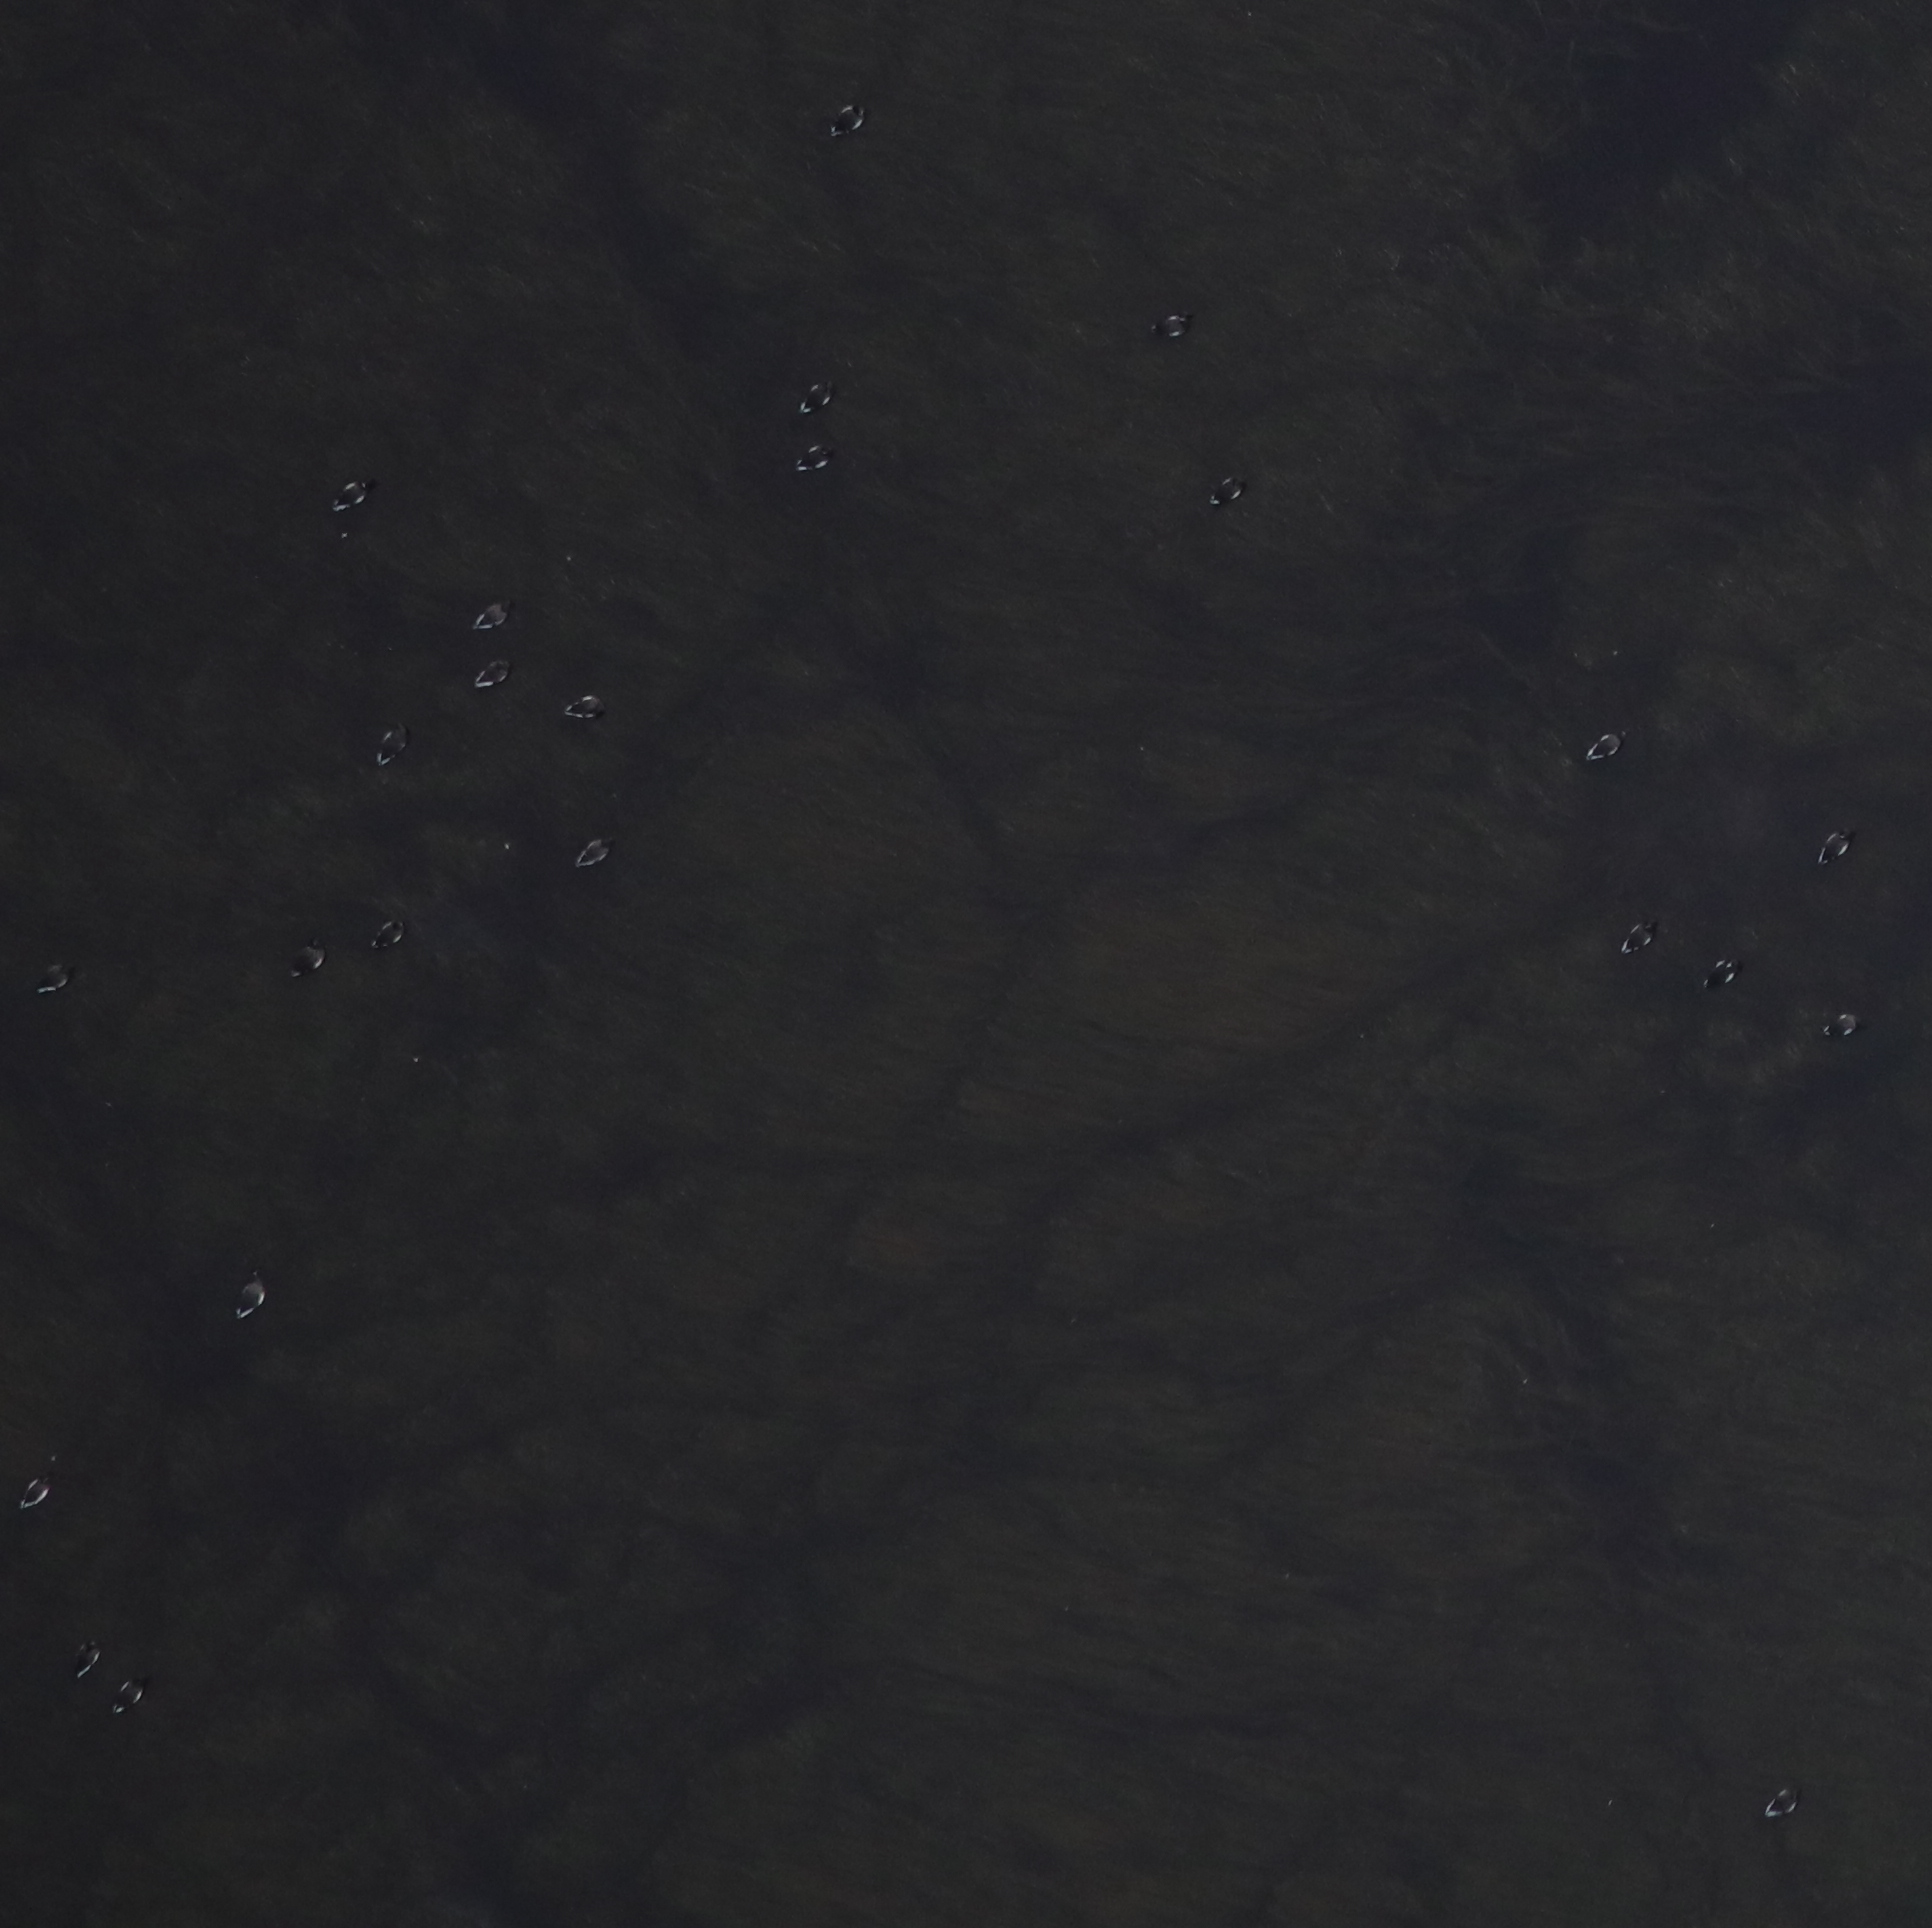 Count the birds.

24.